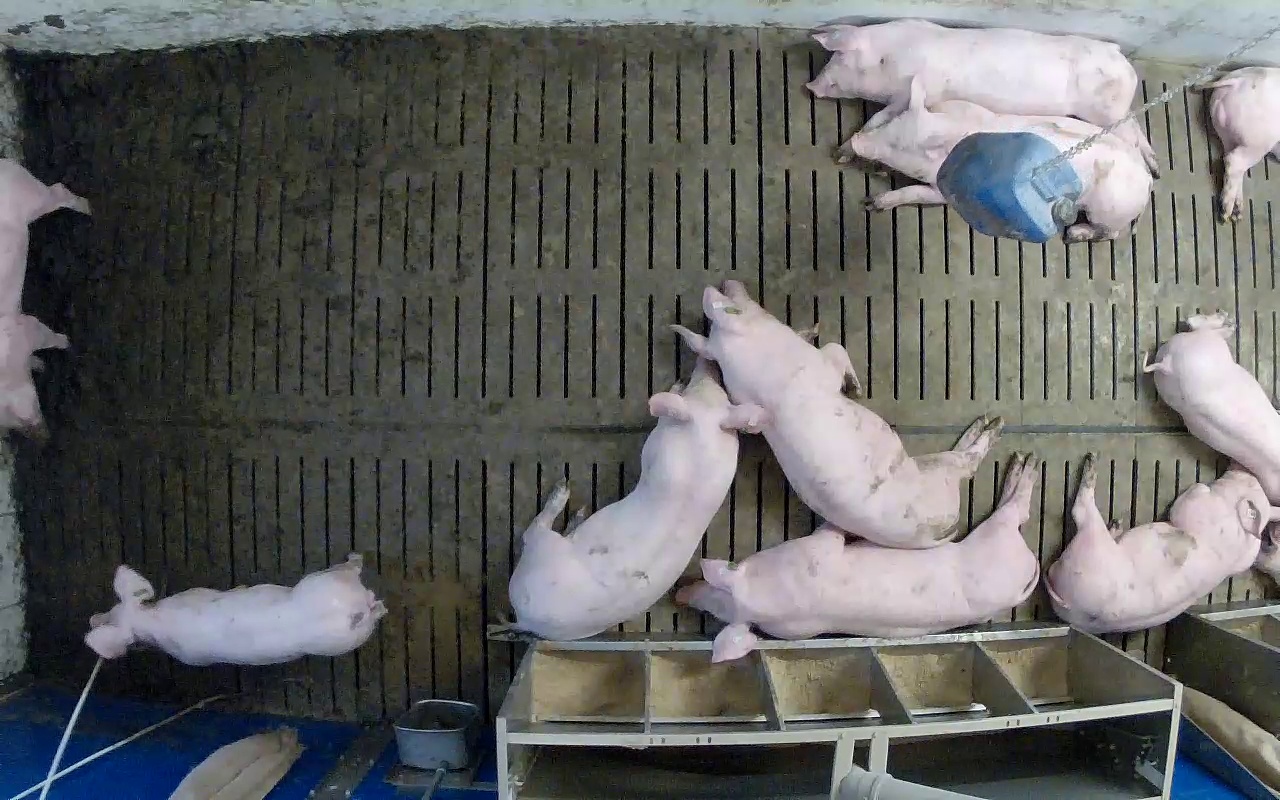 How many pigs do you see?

10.